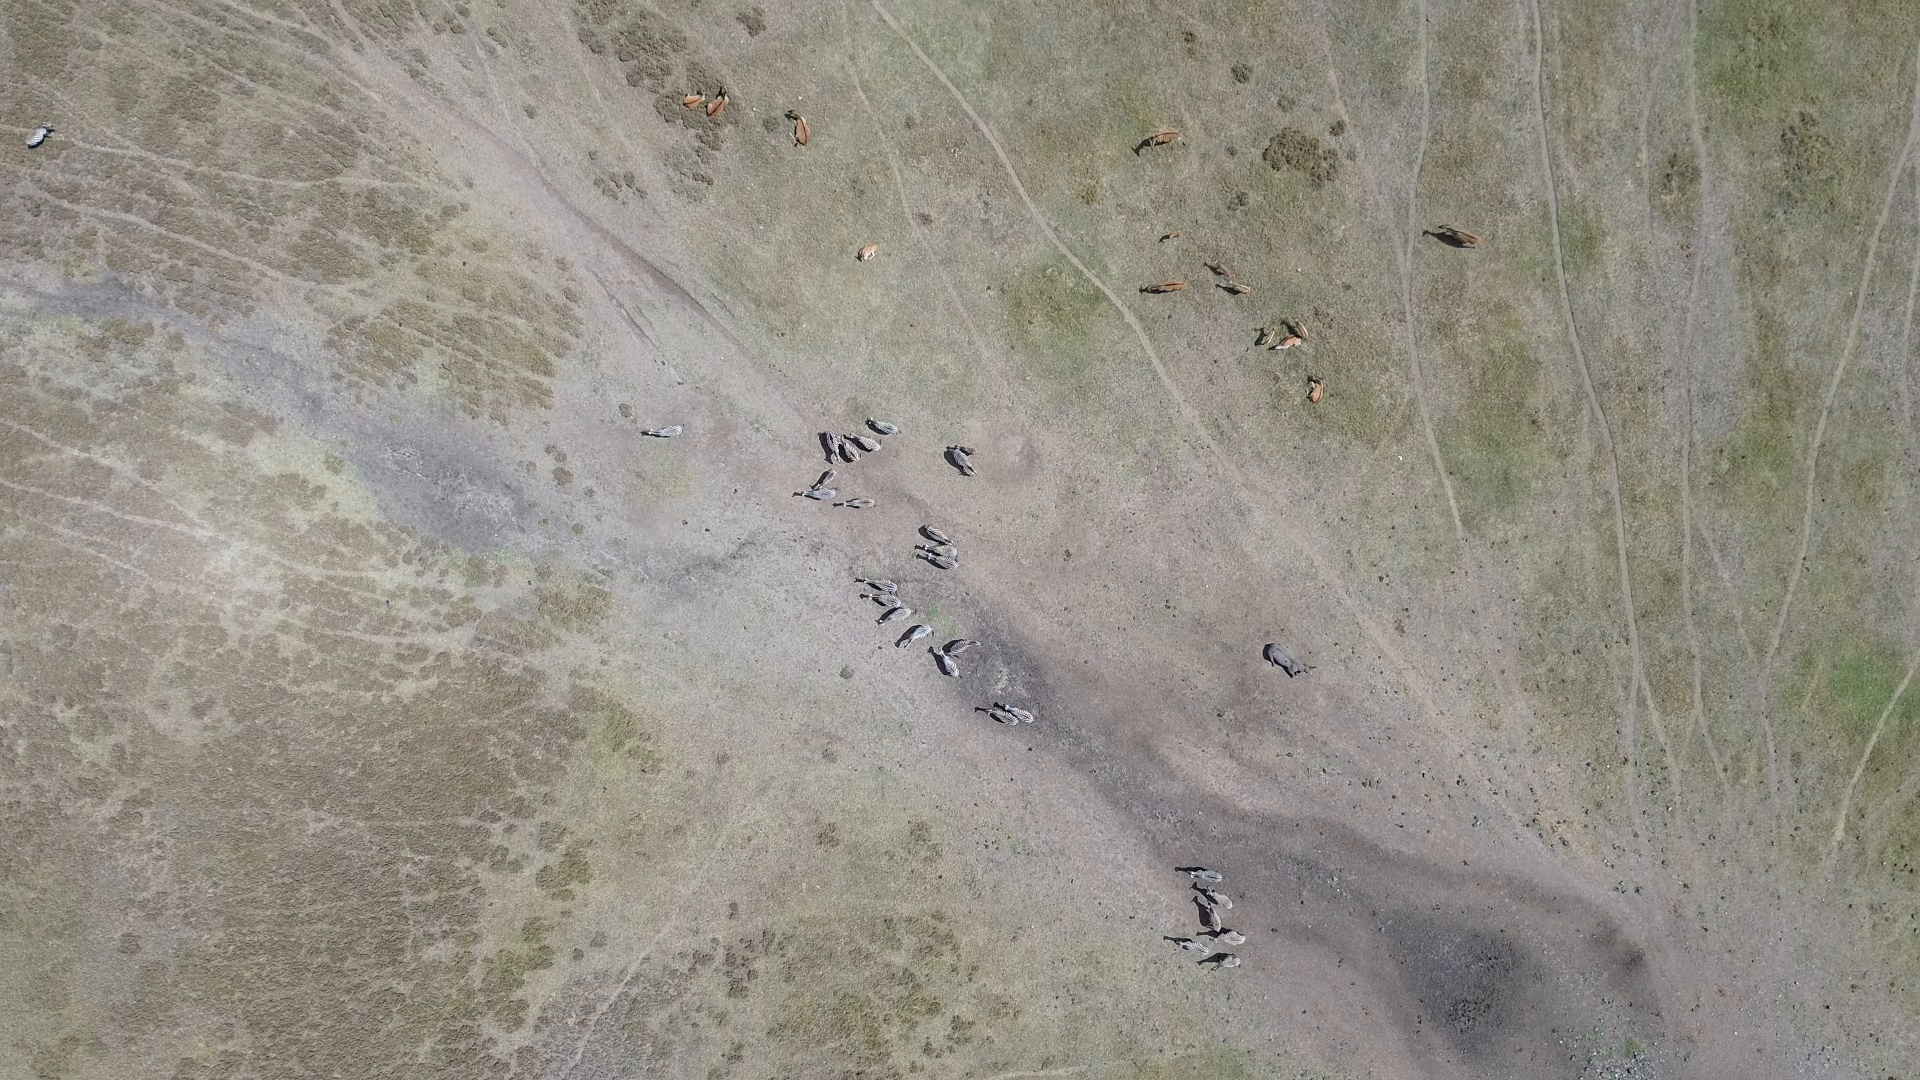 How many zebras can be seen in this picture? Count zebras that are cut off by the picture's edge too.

27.